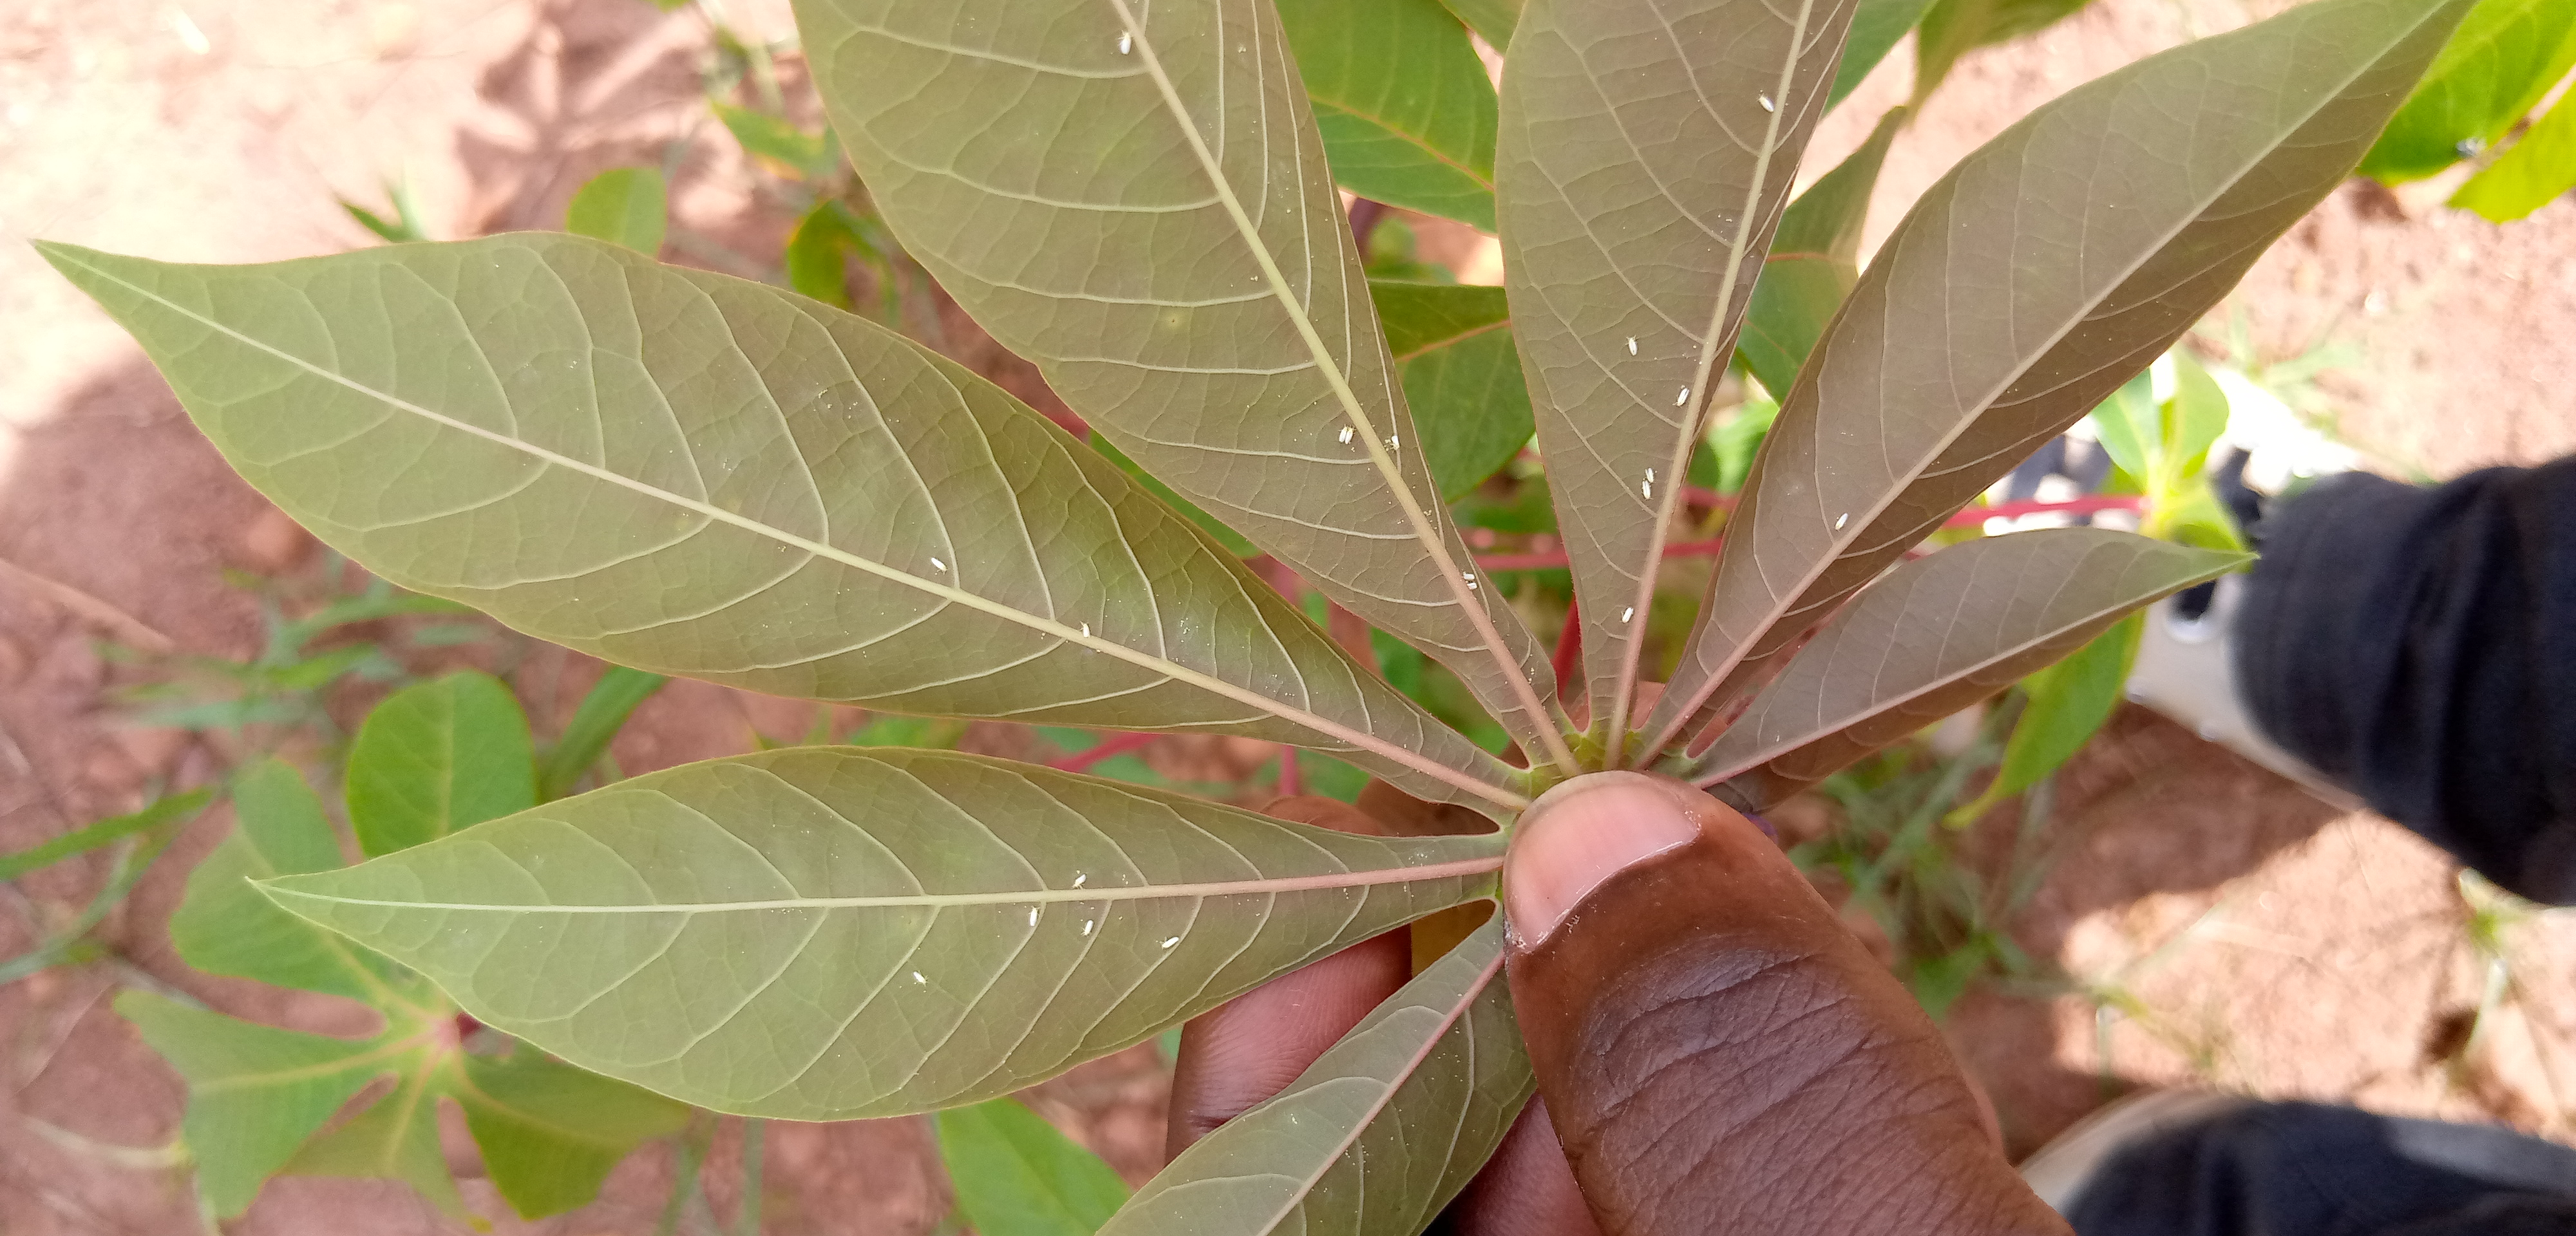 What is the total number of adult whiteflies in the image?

20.